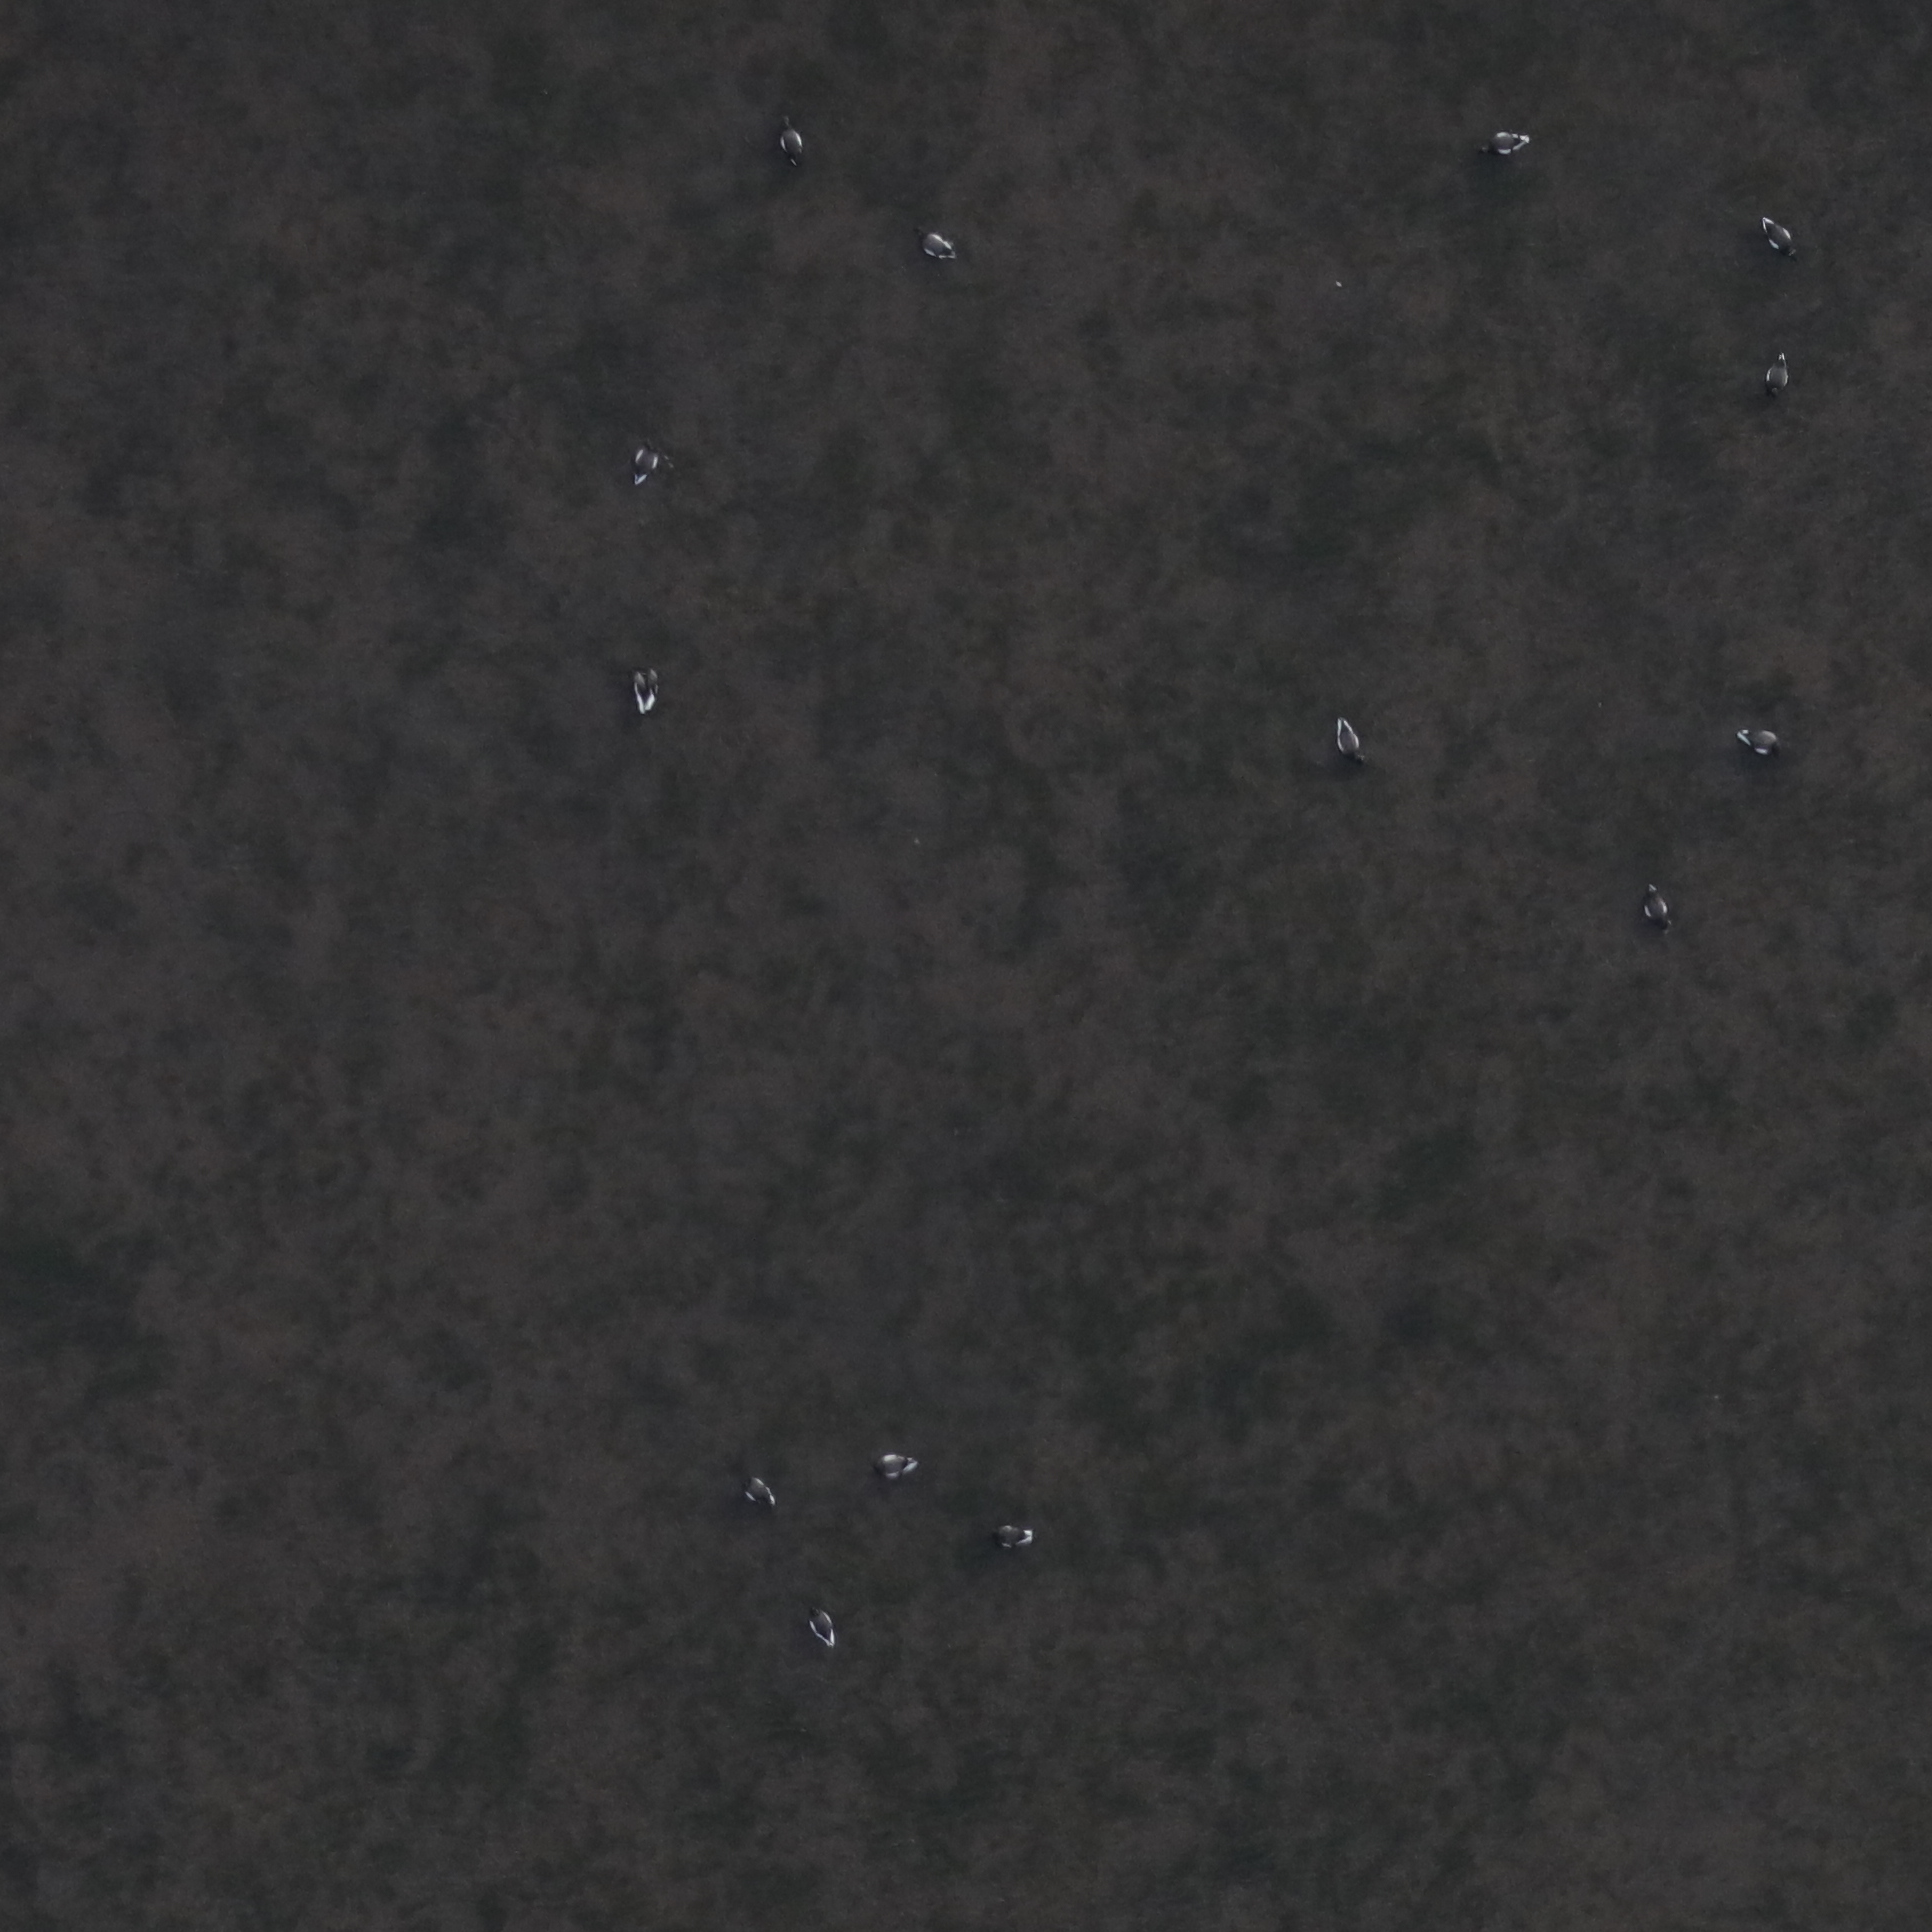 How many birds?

14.